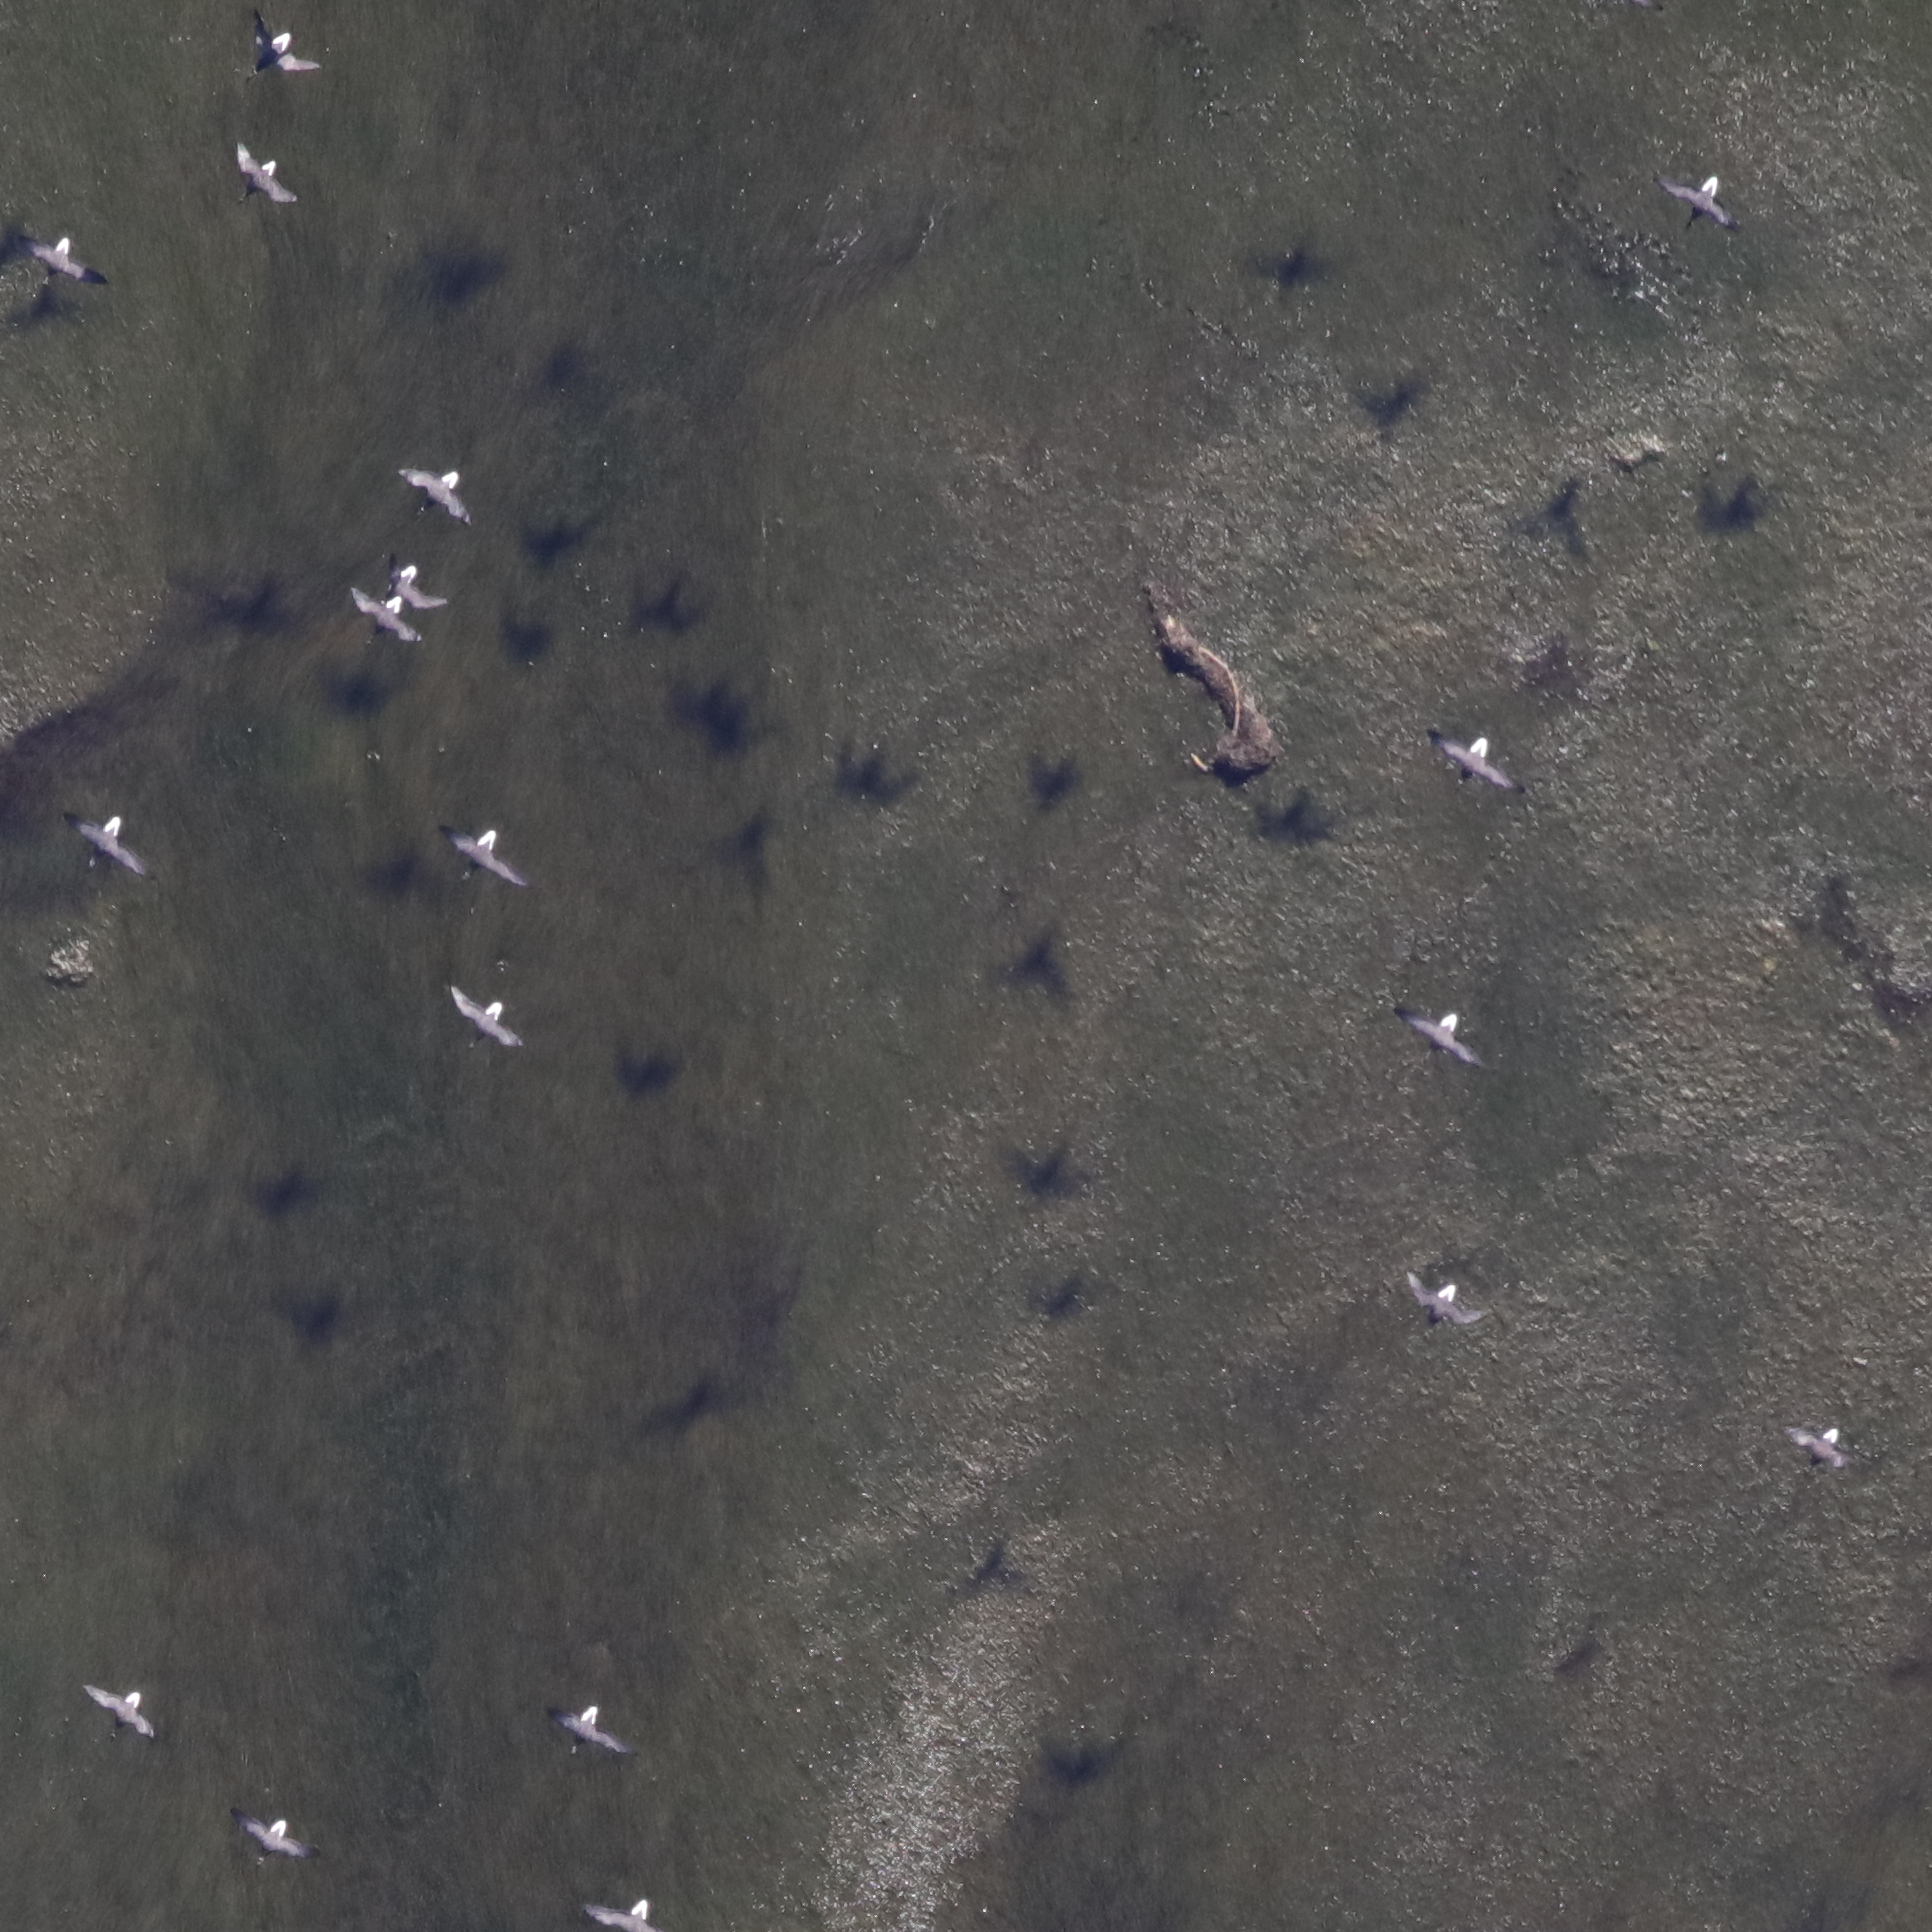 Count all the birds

17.